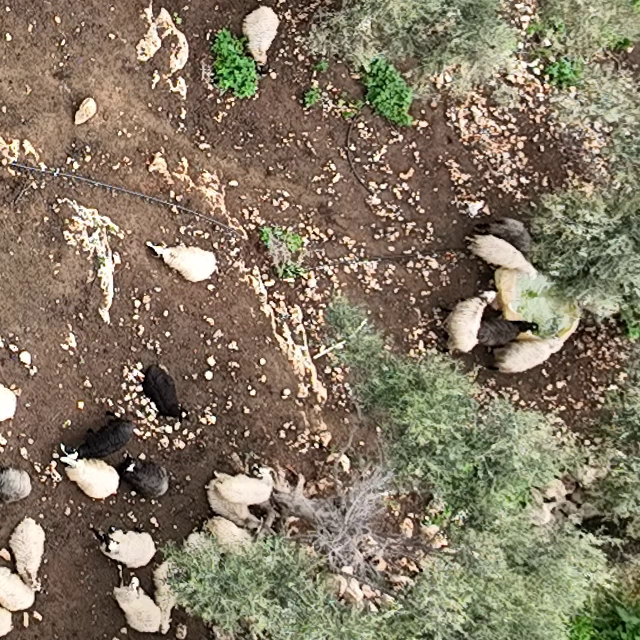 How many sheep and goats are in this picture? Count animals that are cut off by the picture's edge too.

25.